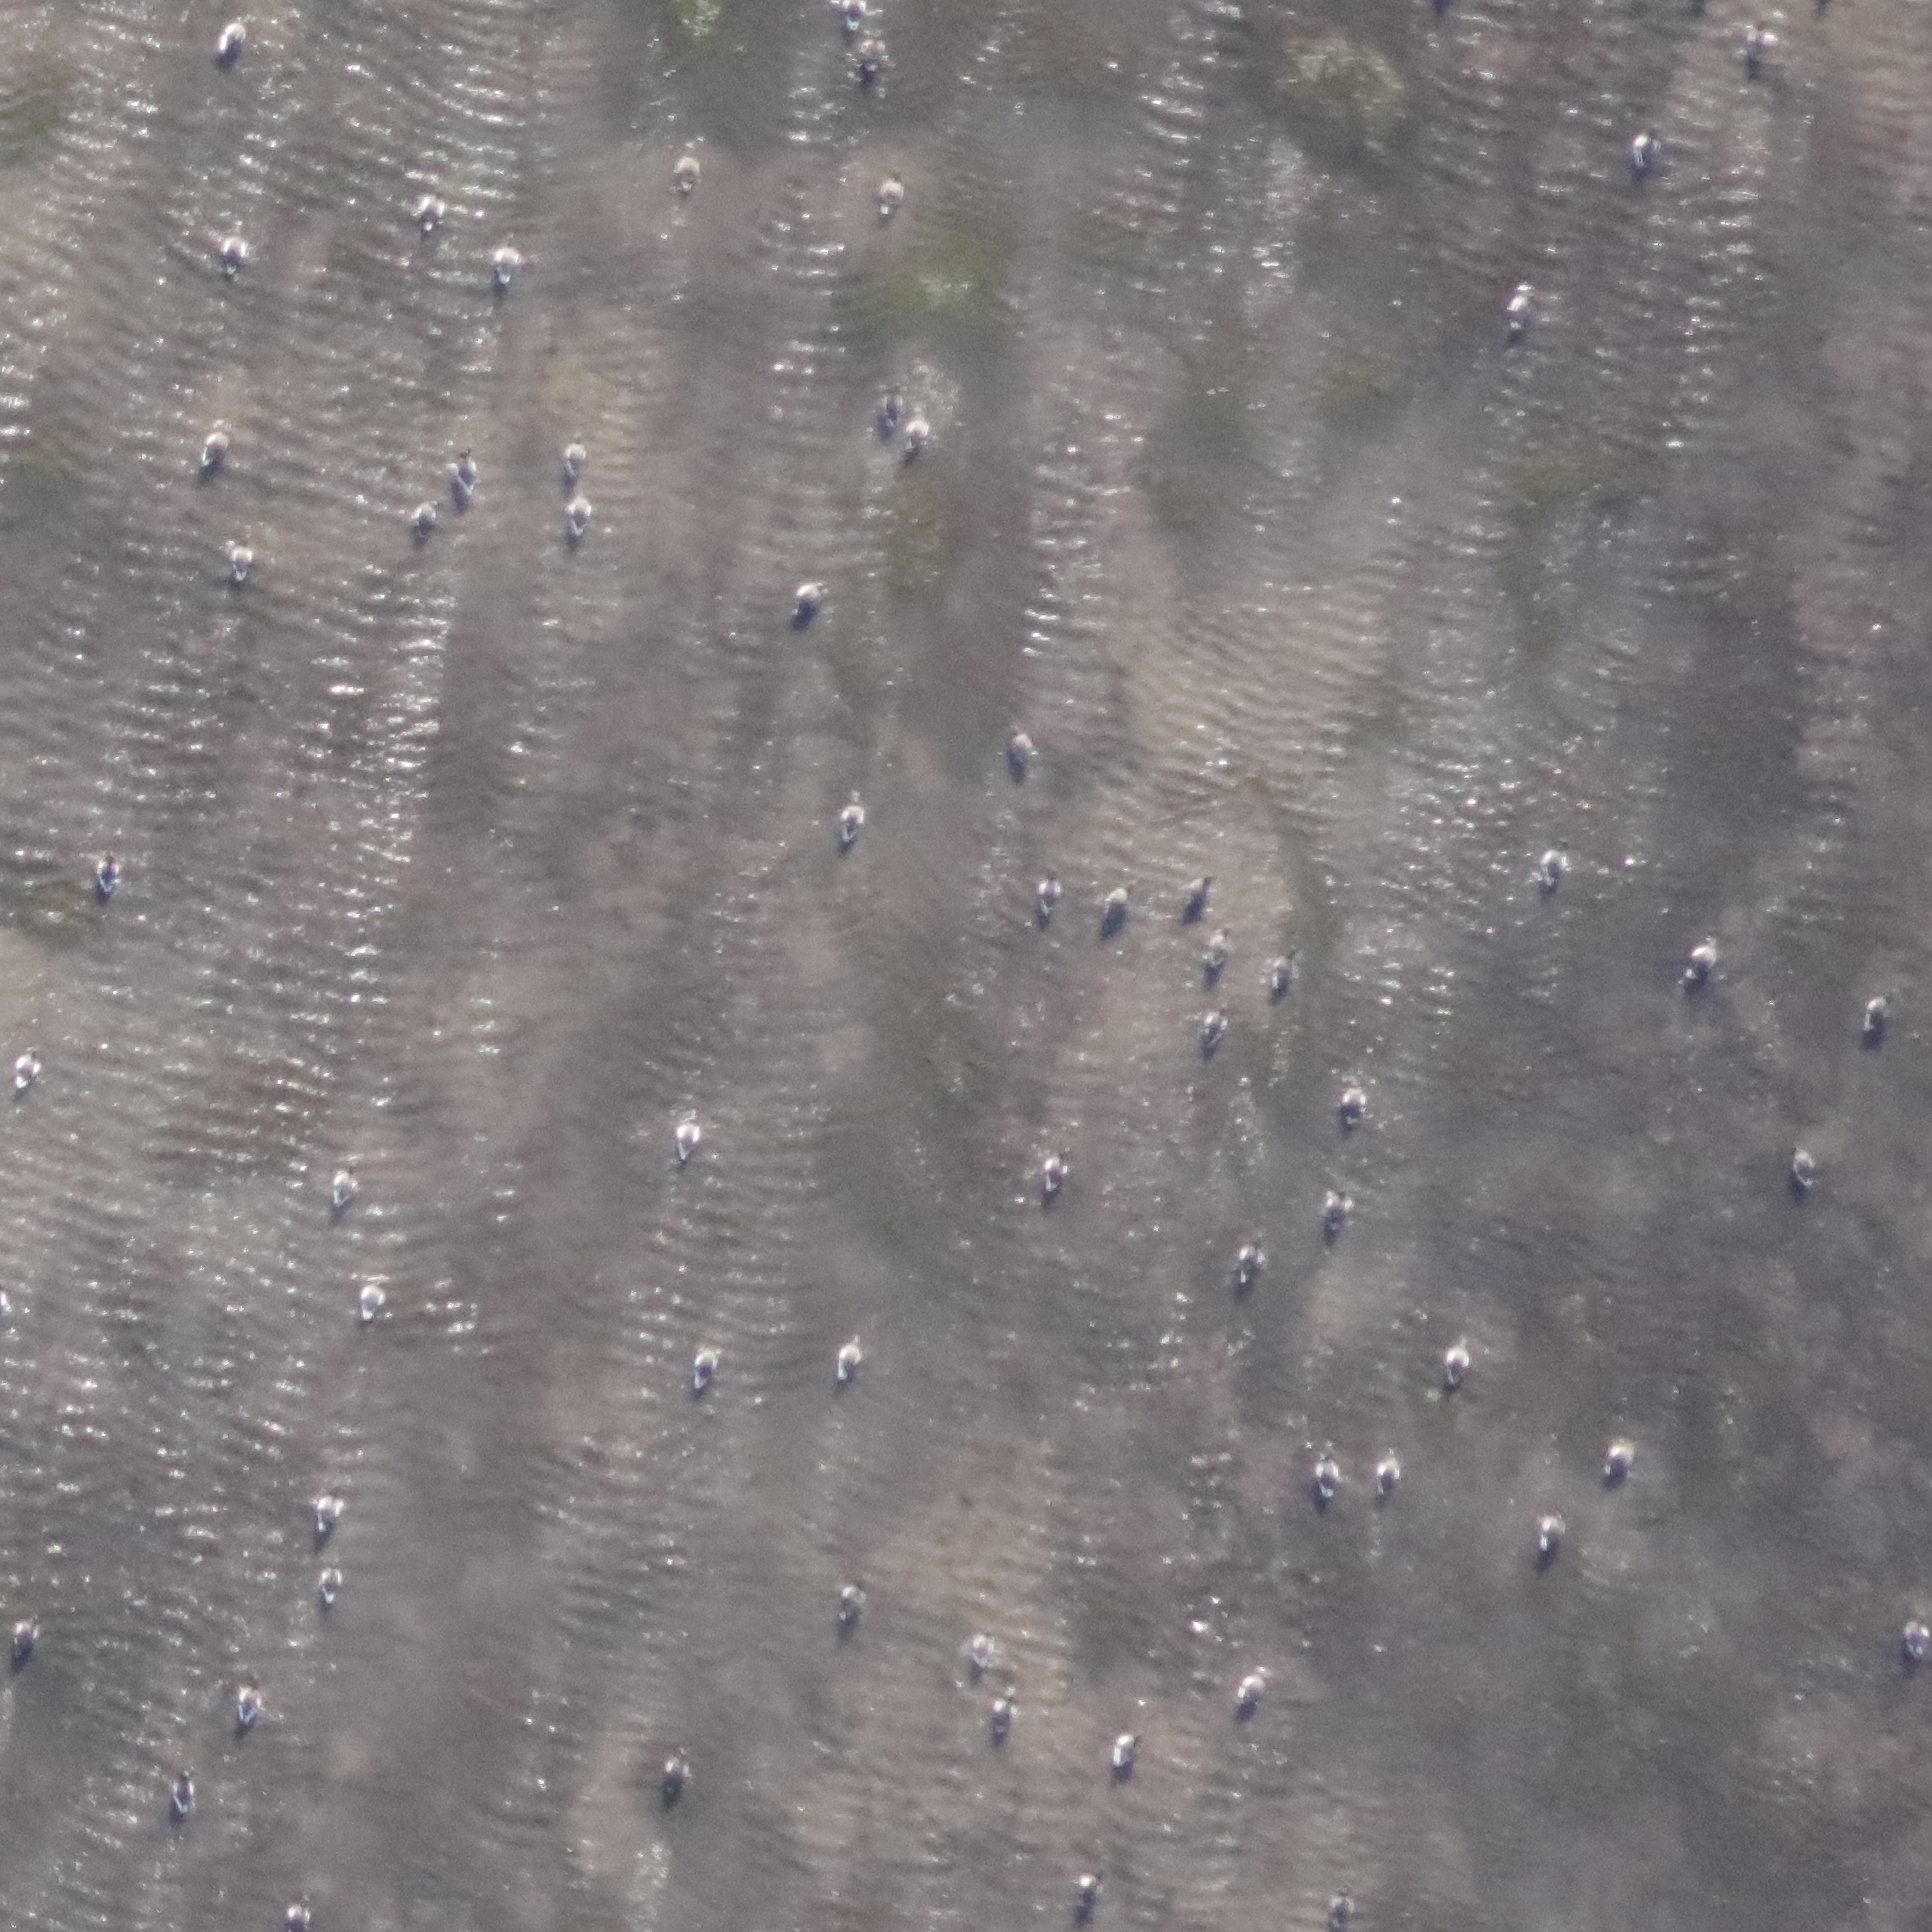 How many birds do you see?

60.